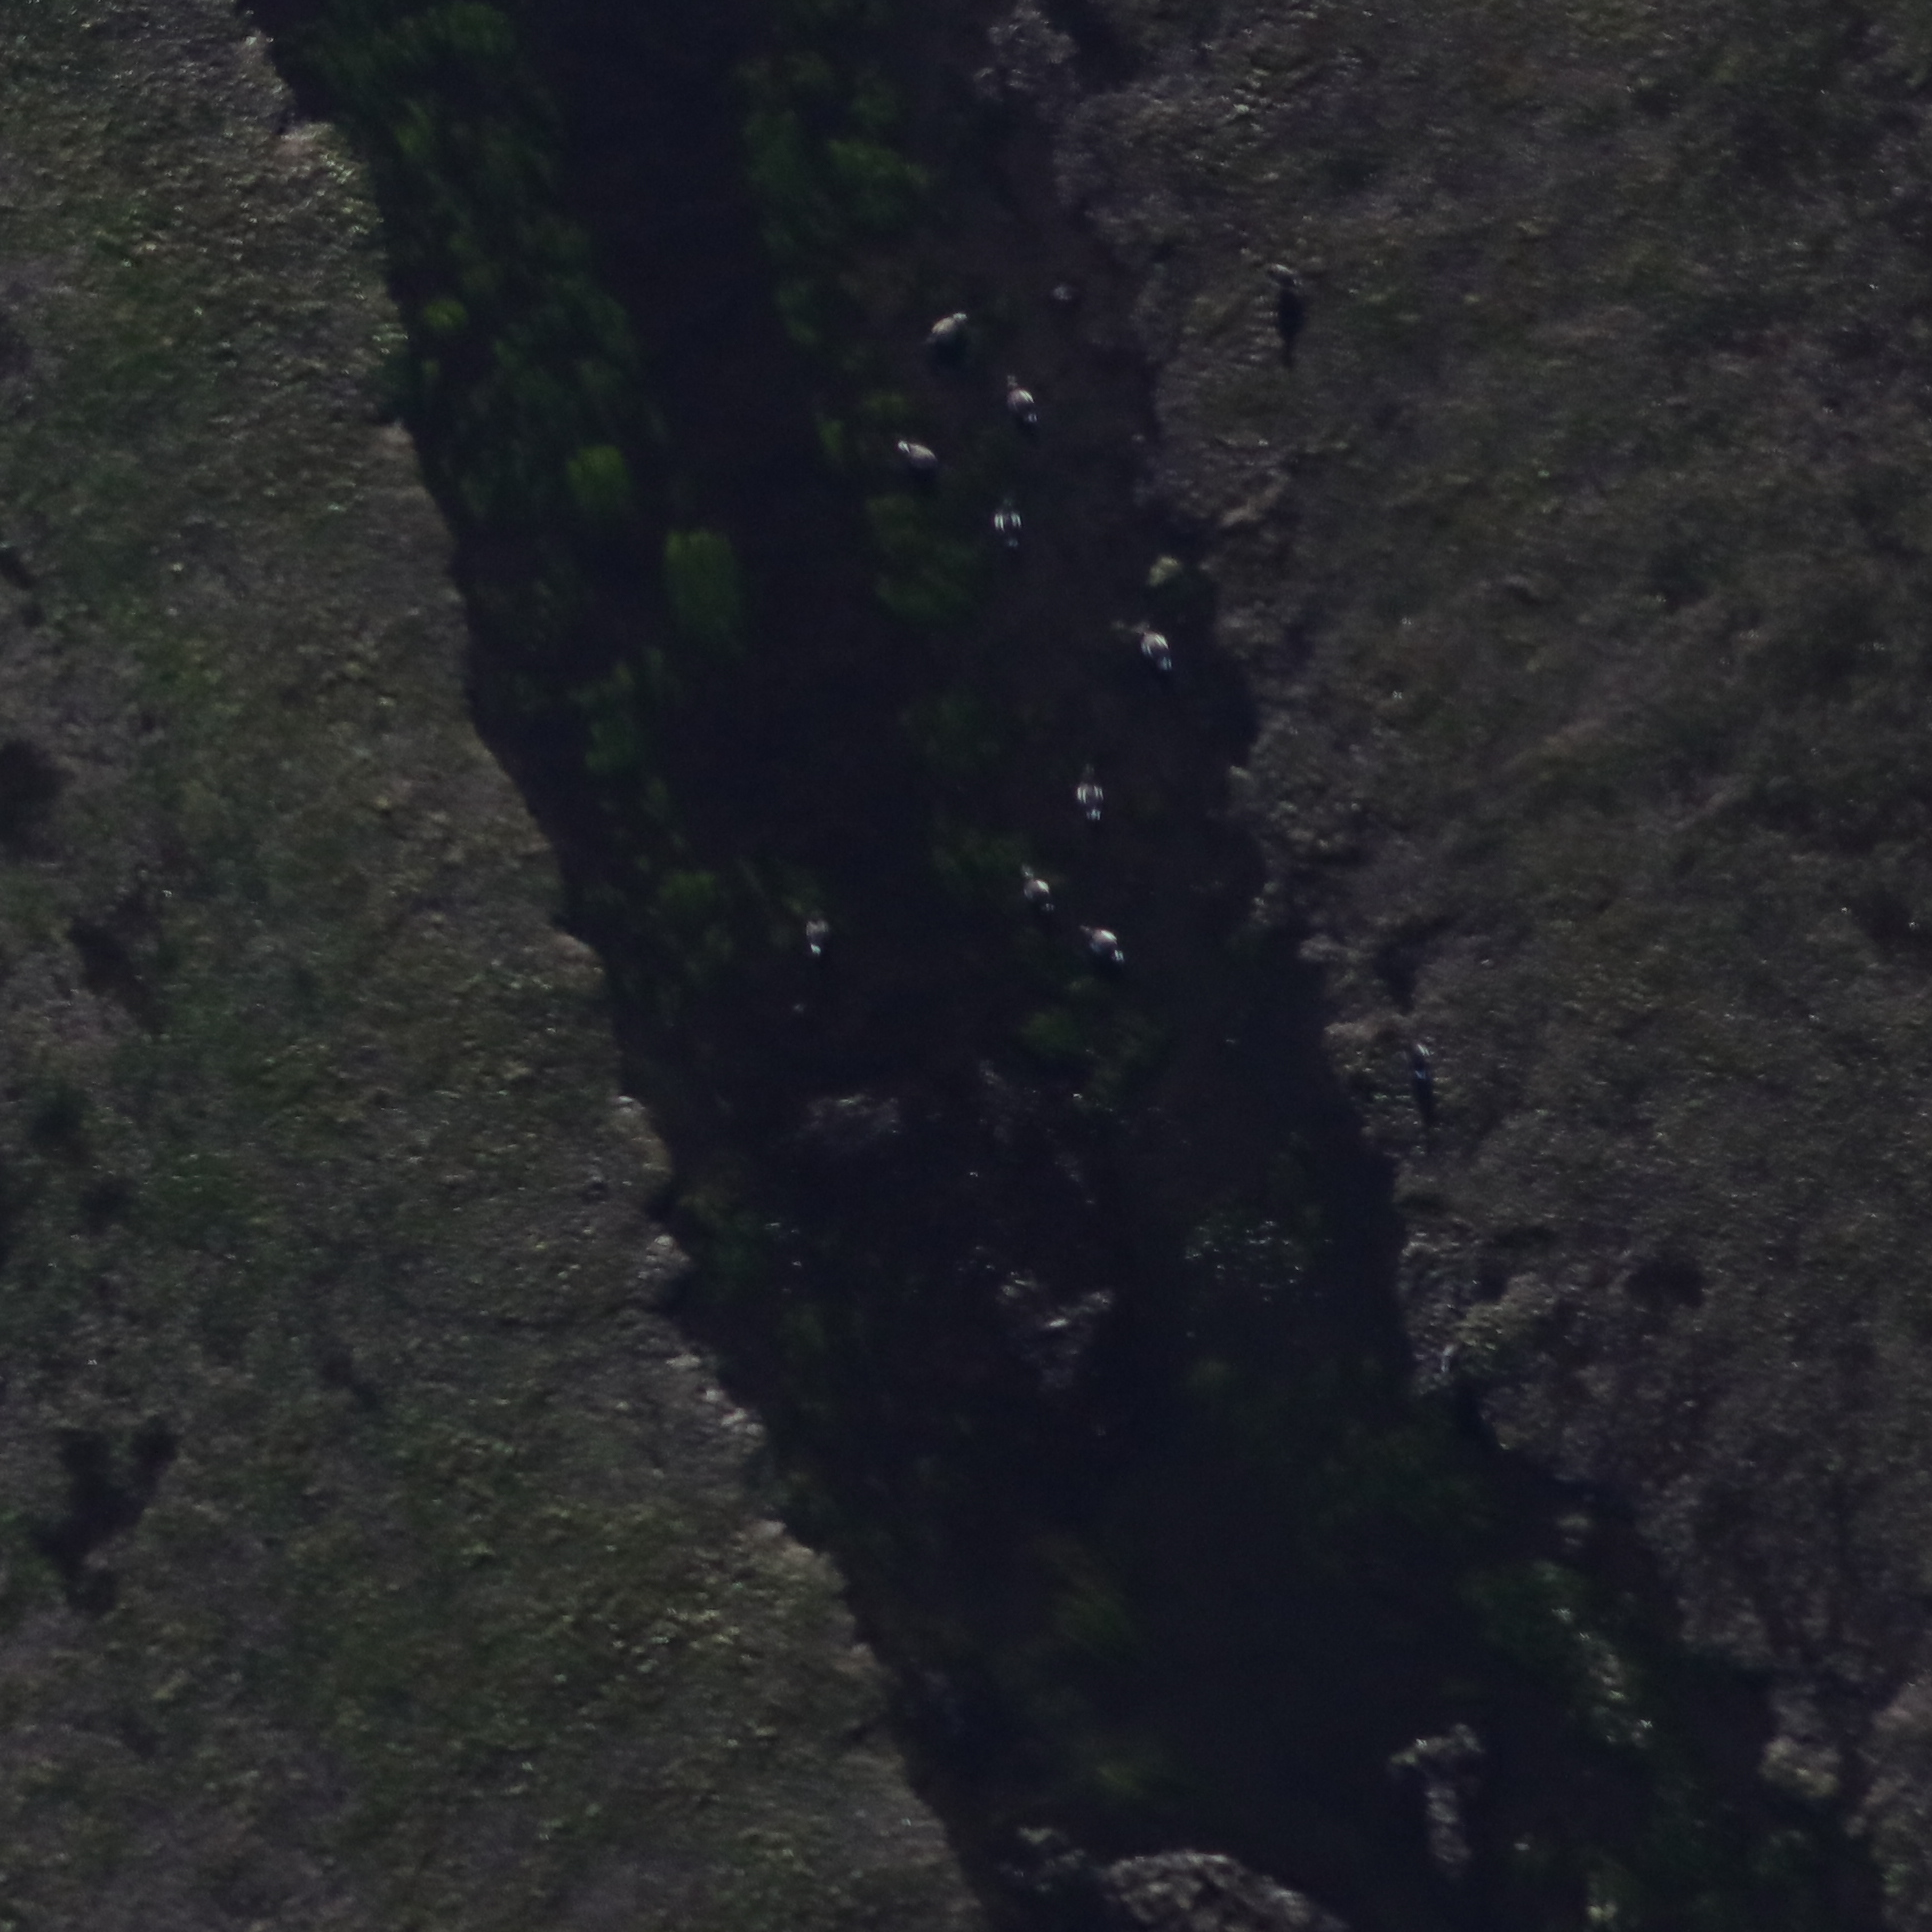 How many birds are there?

11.